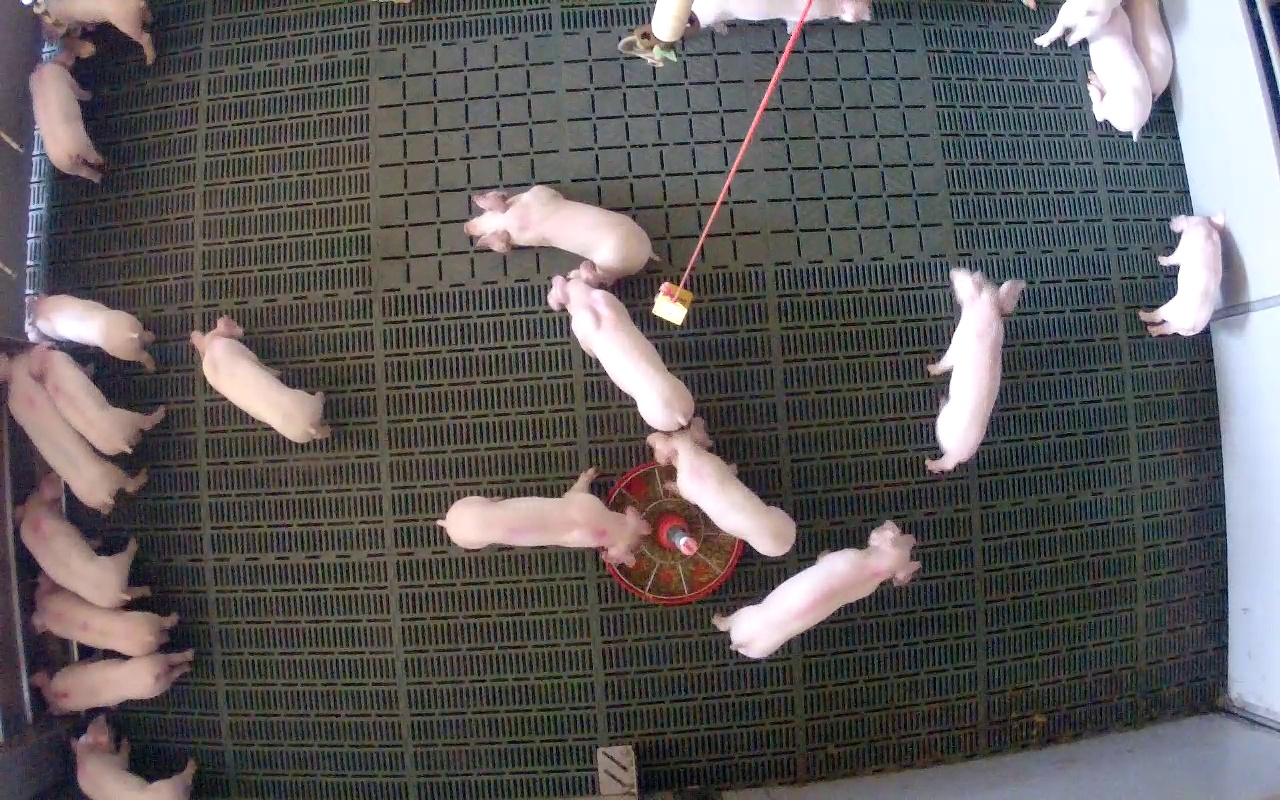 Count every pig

21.